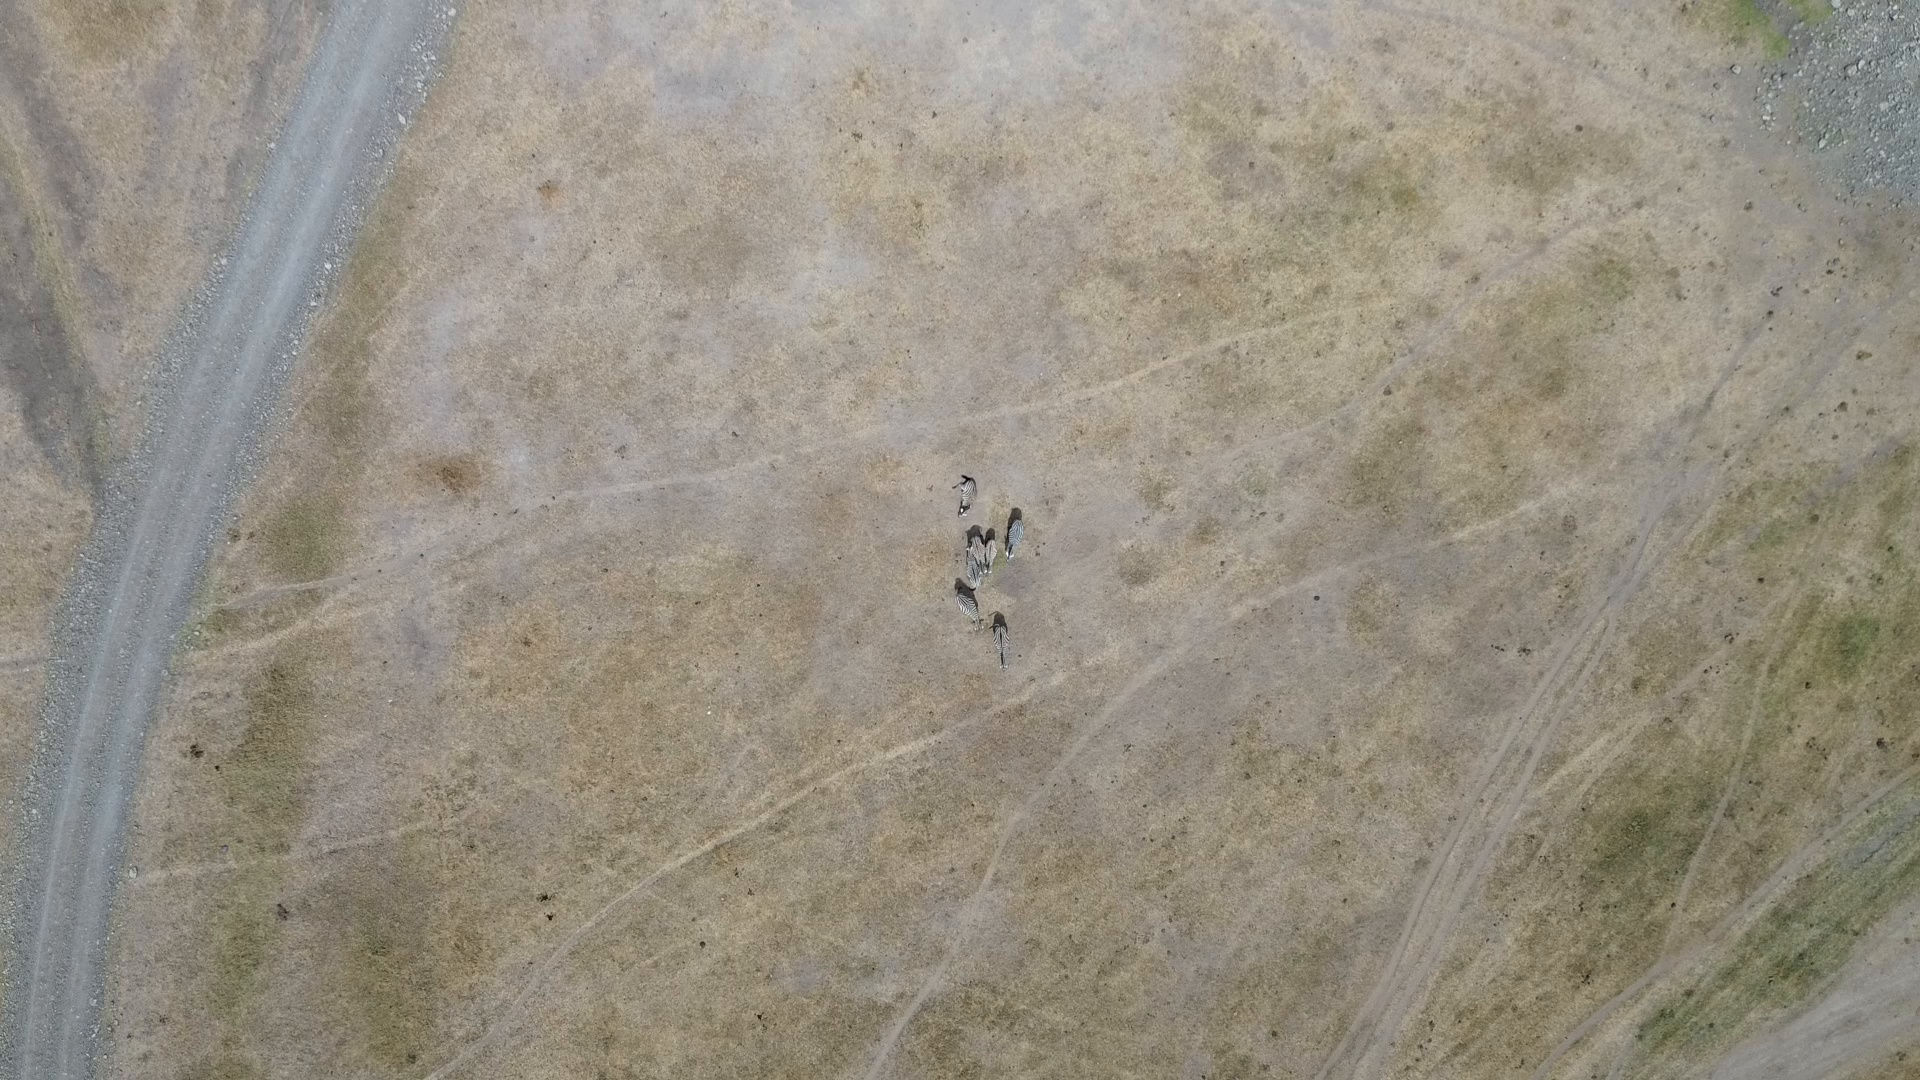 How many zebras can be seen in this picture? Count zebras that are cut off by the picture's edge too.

7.